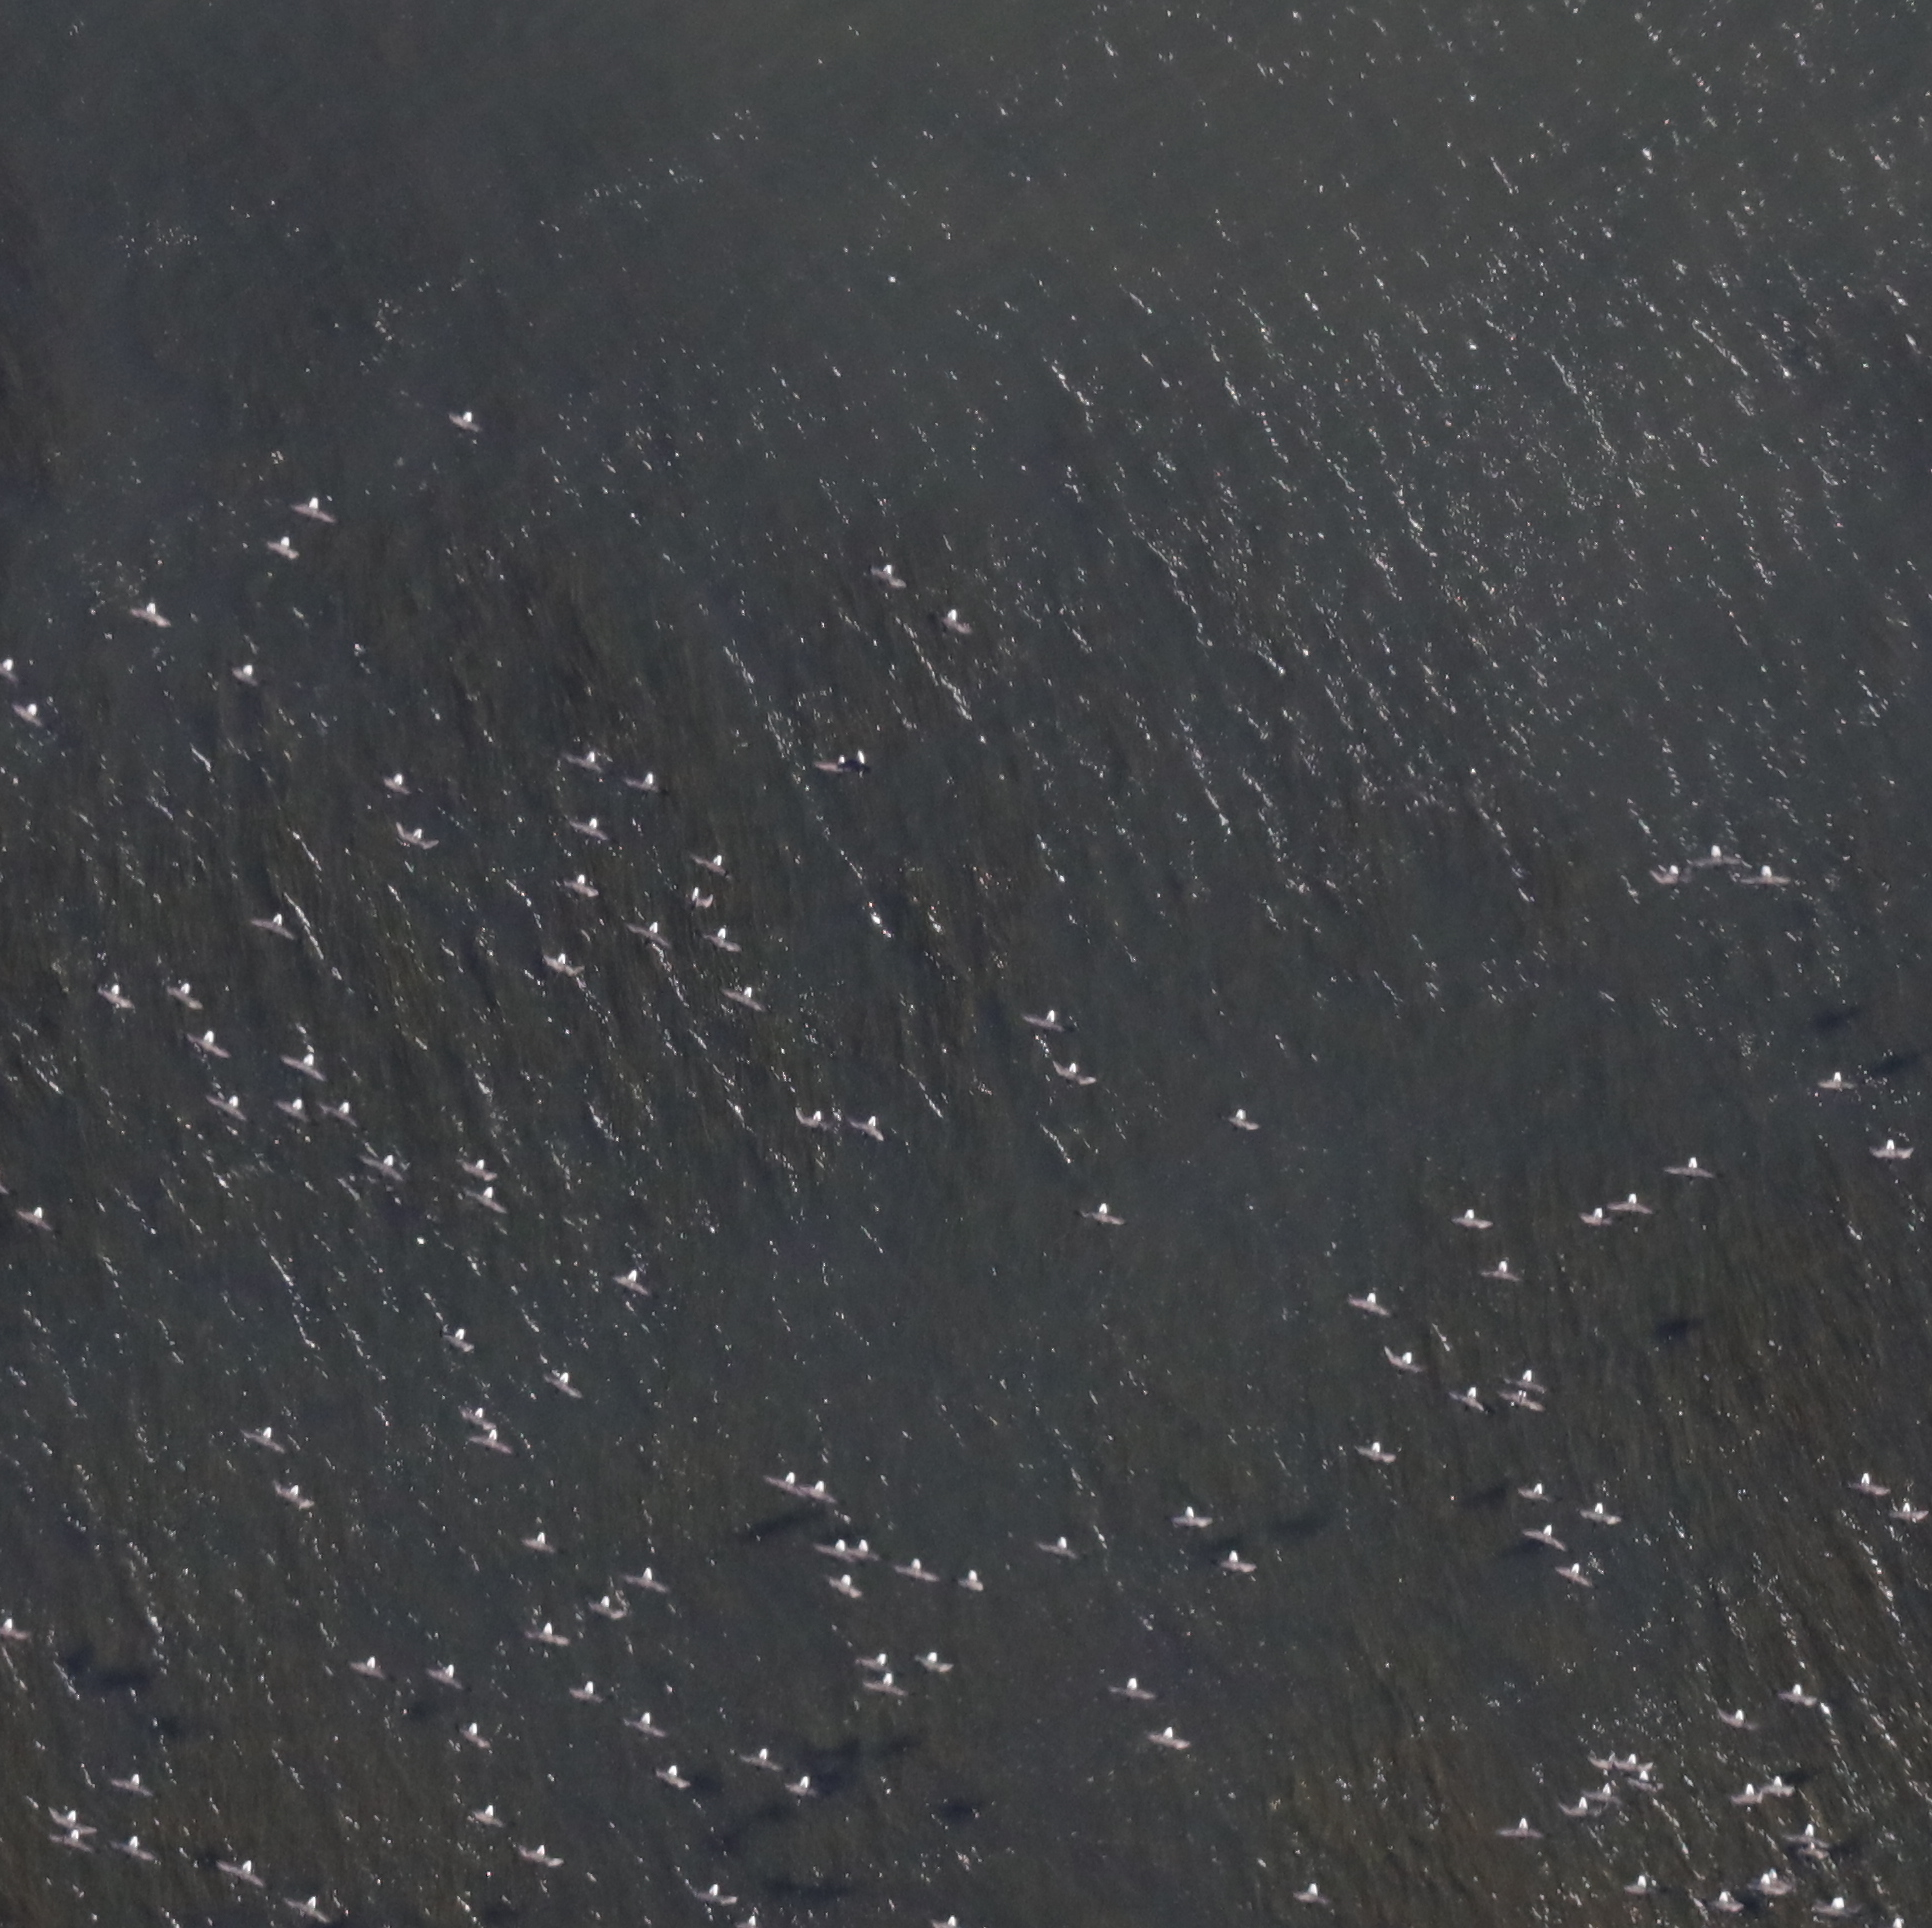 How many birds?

125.